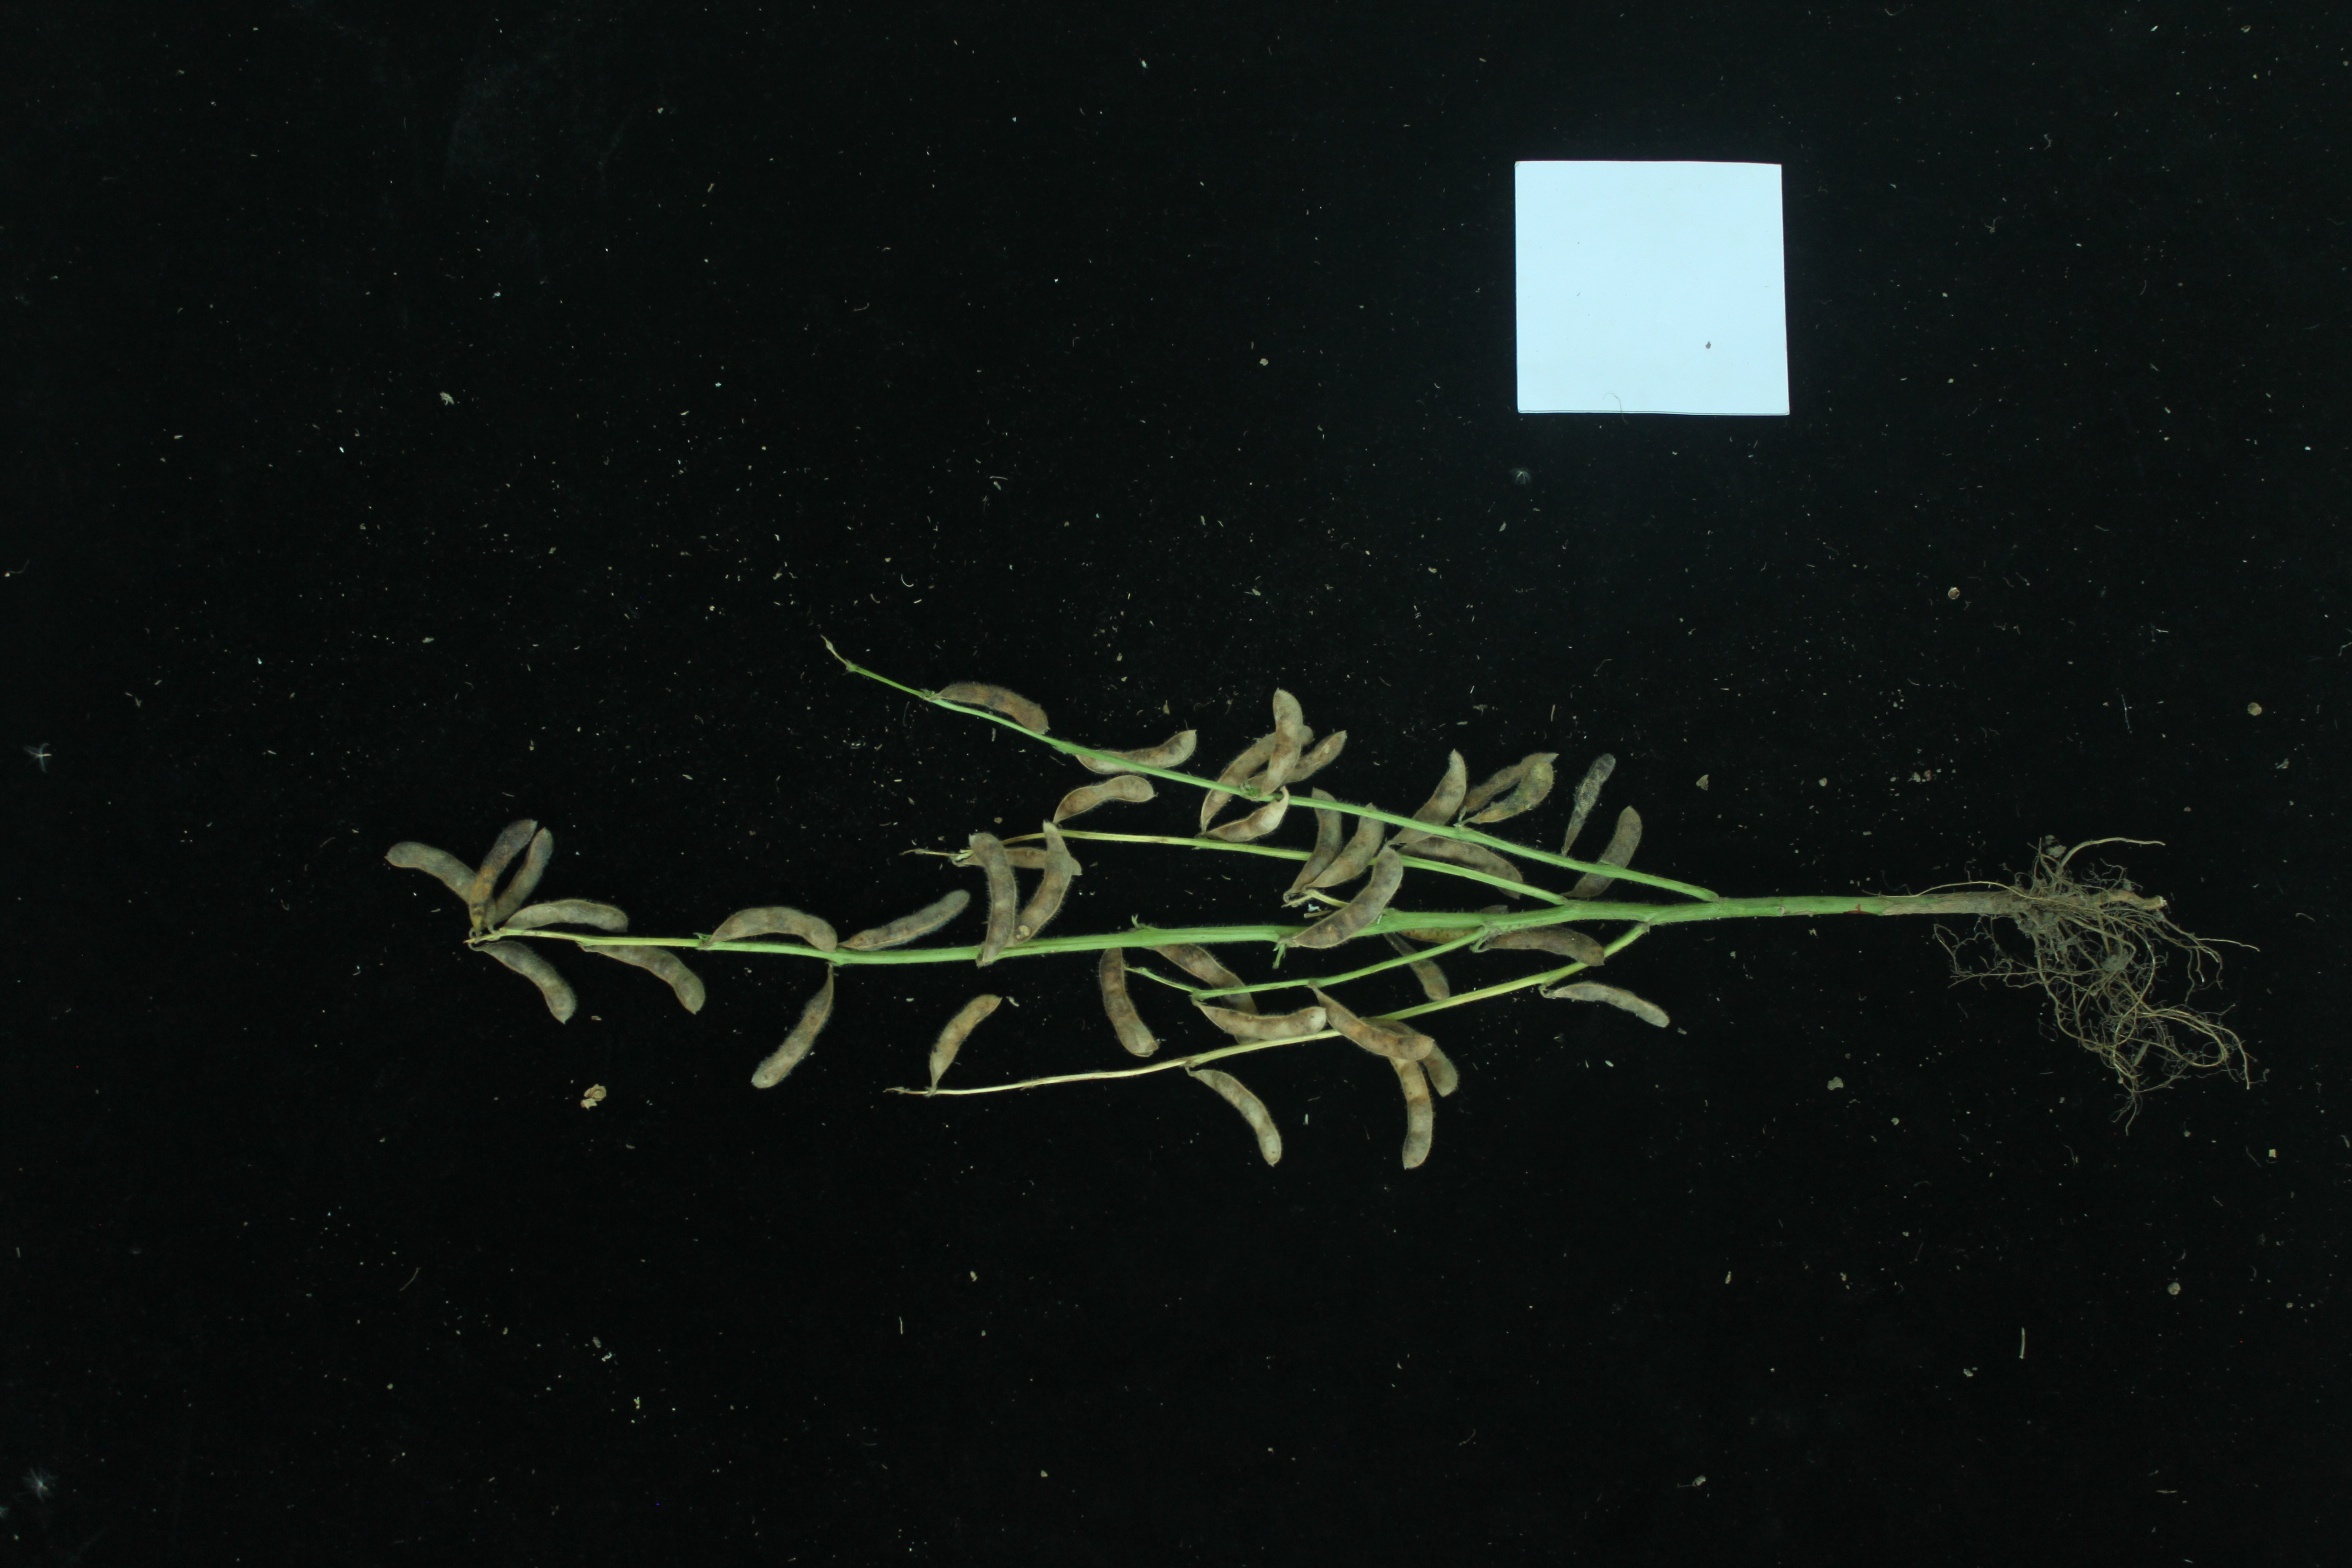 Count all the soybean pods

38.